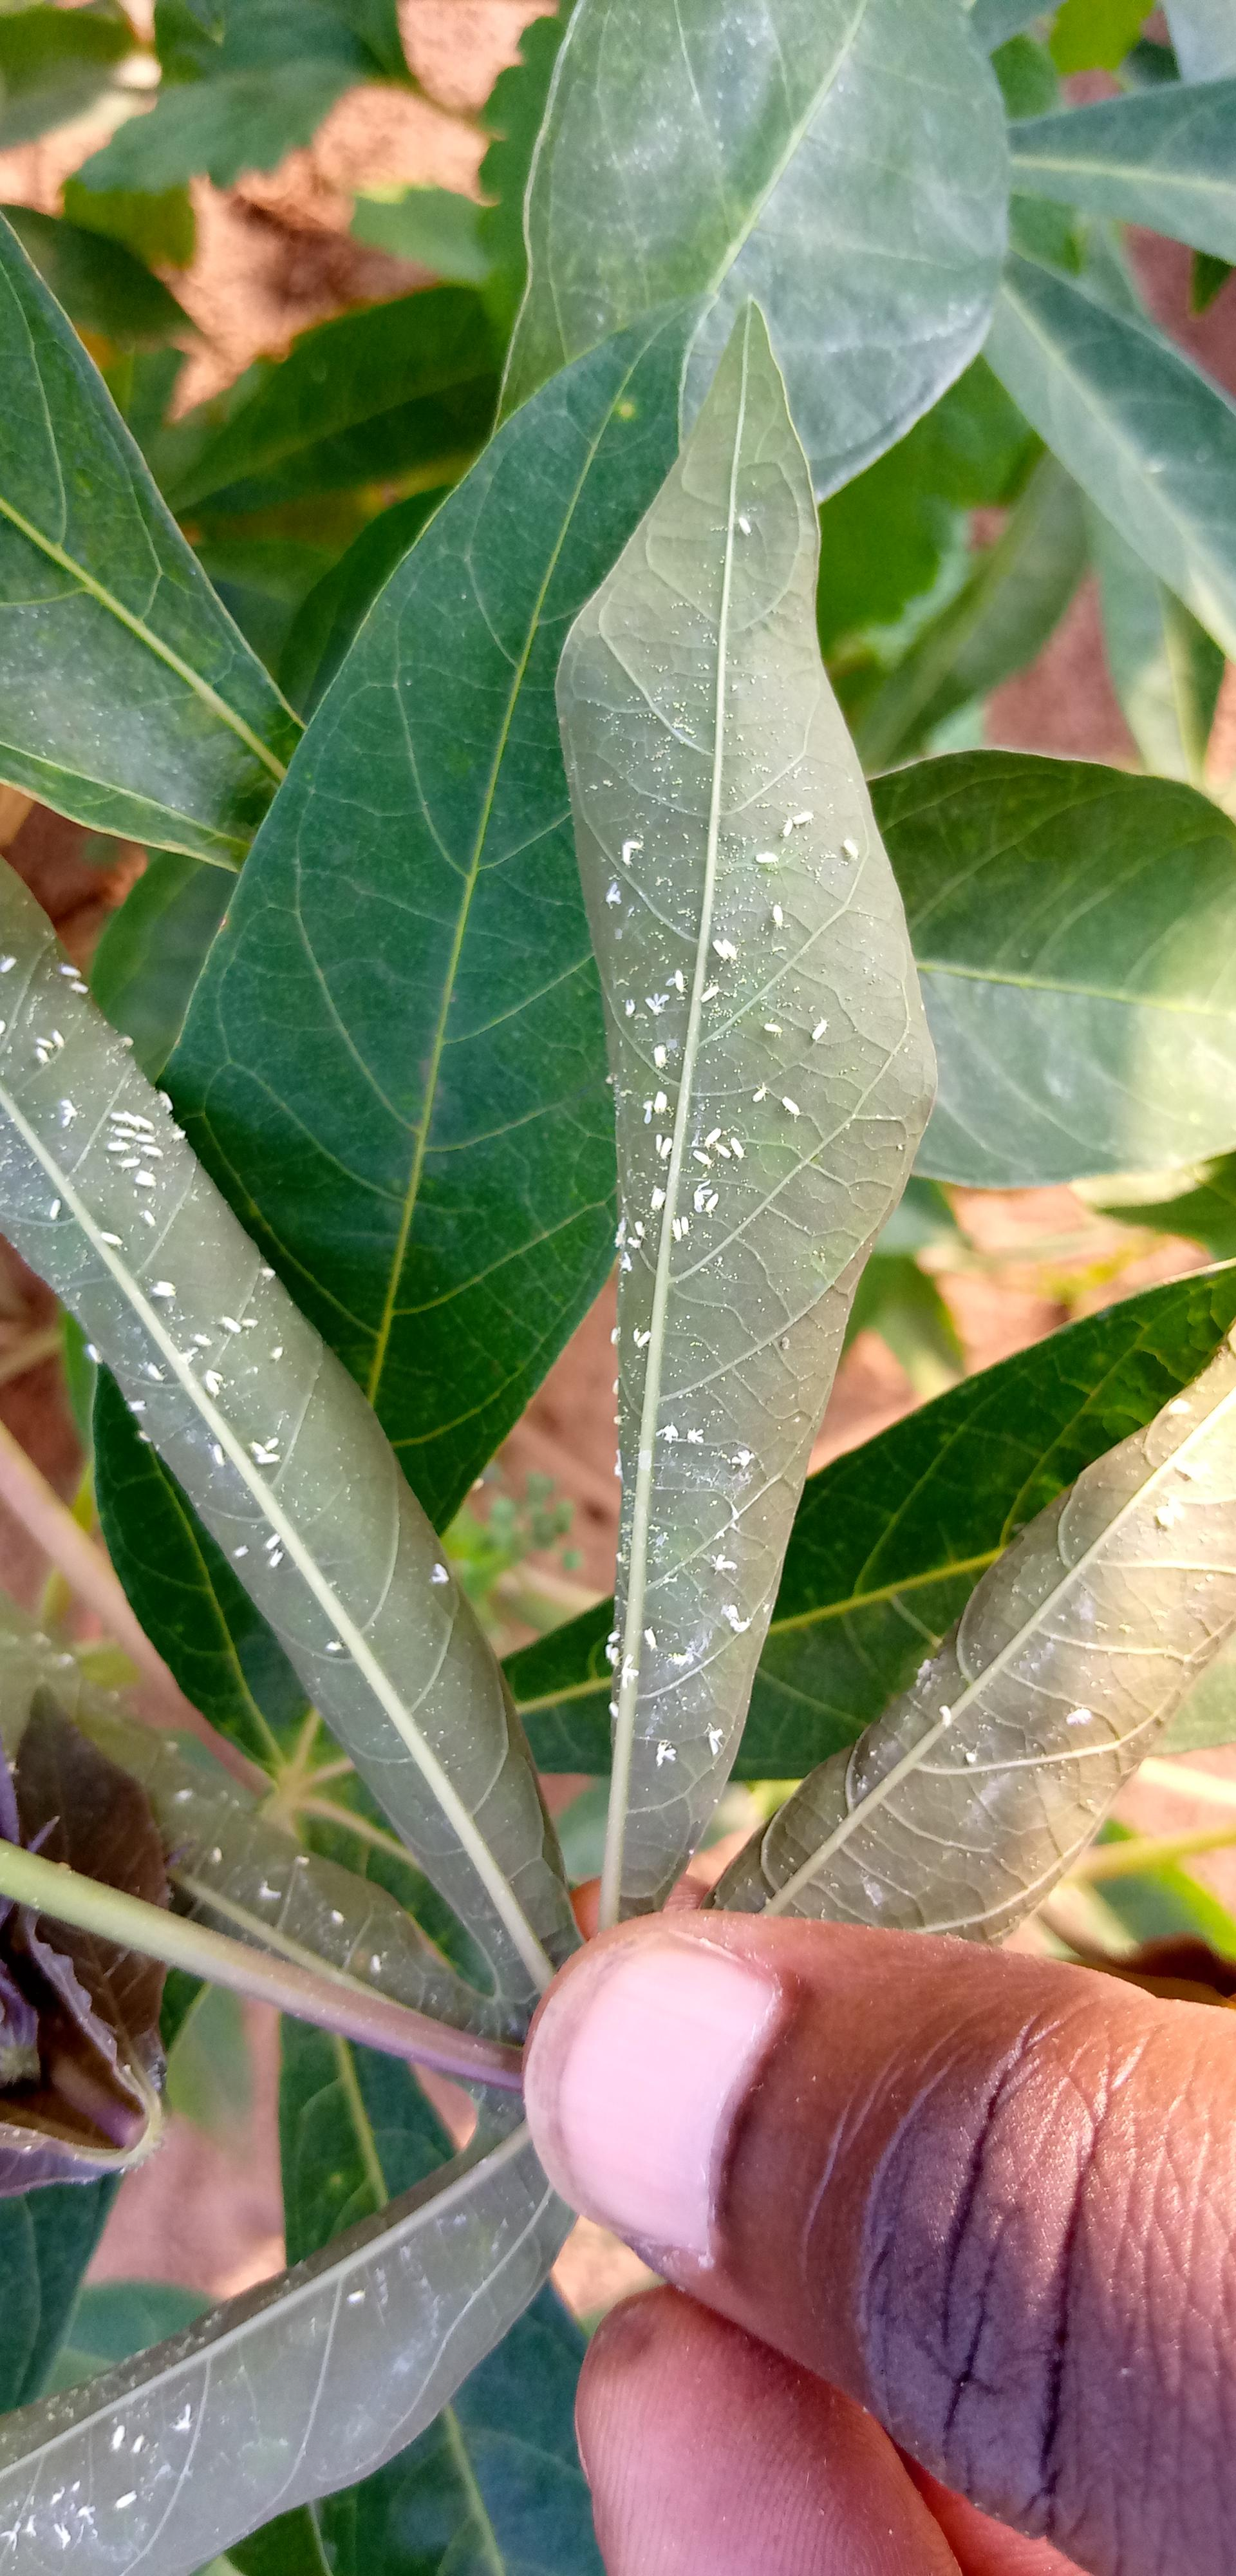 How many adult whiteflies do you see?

130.